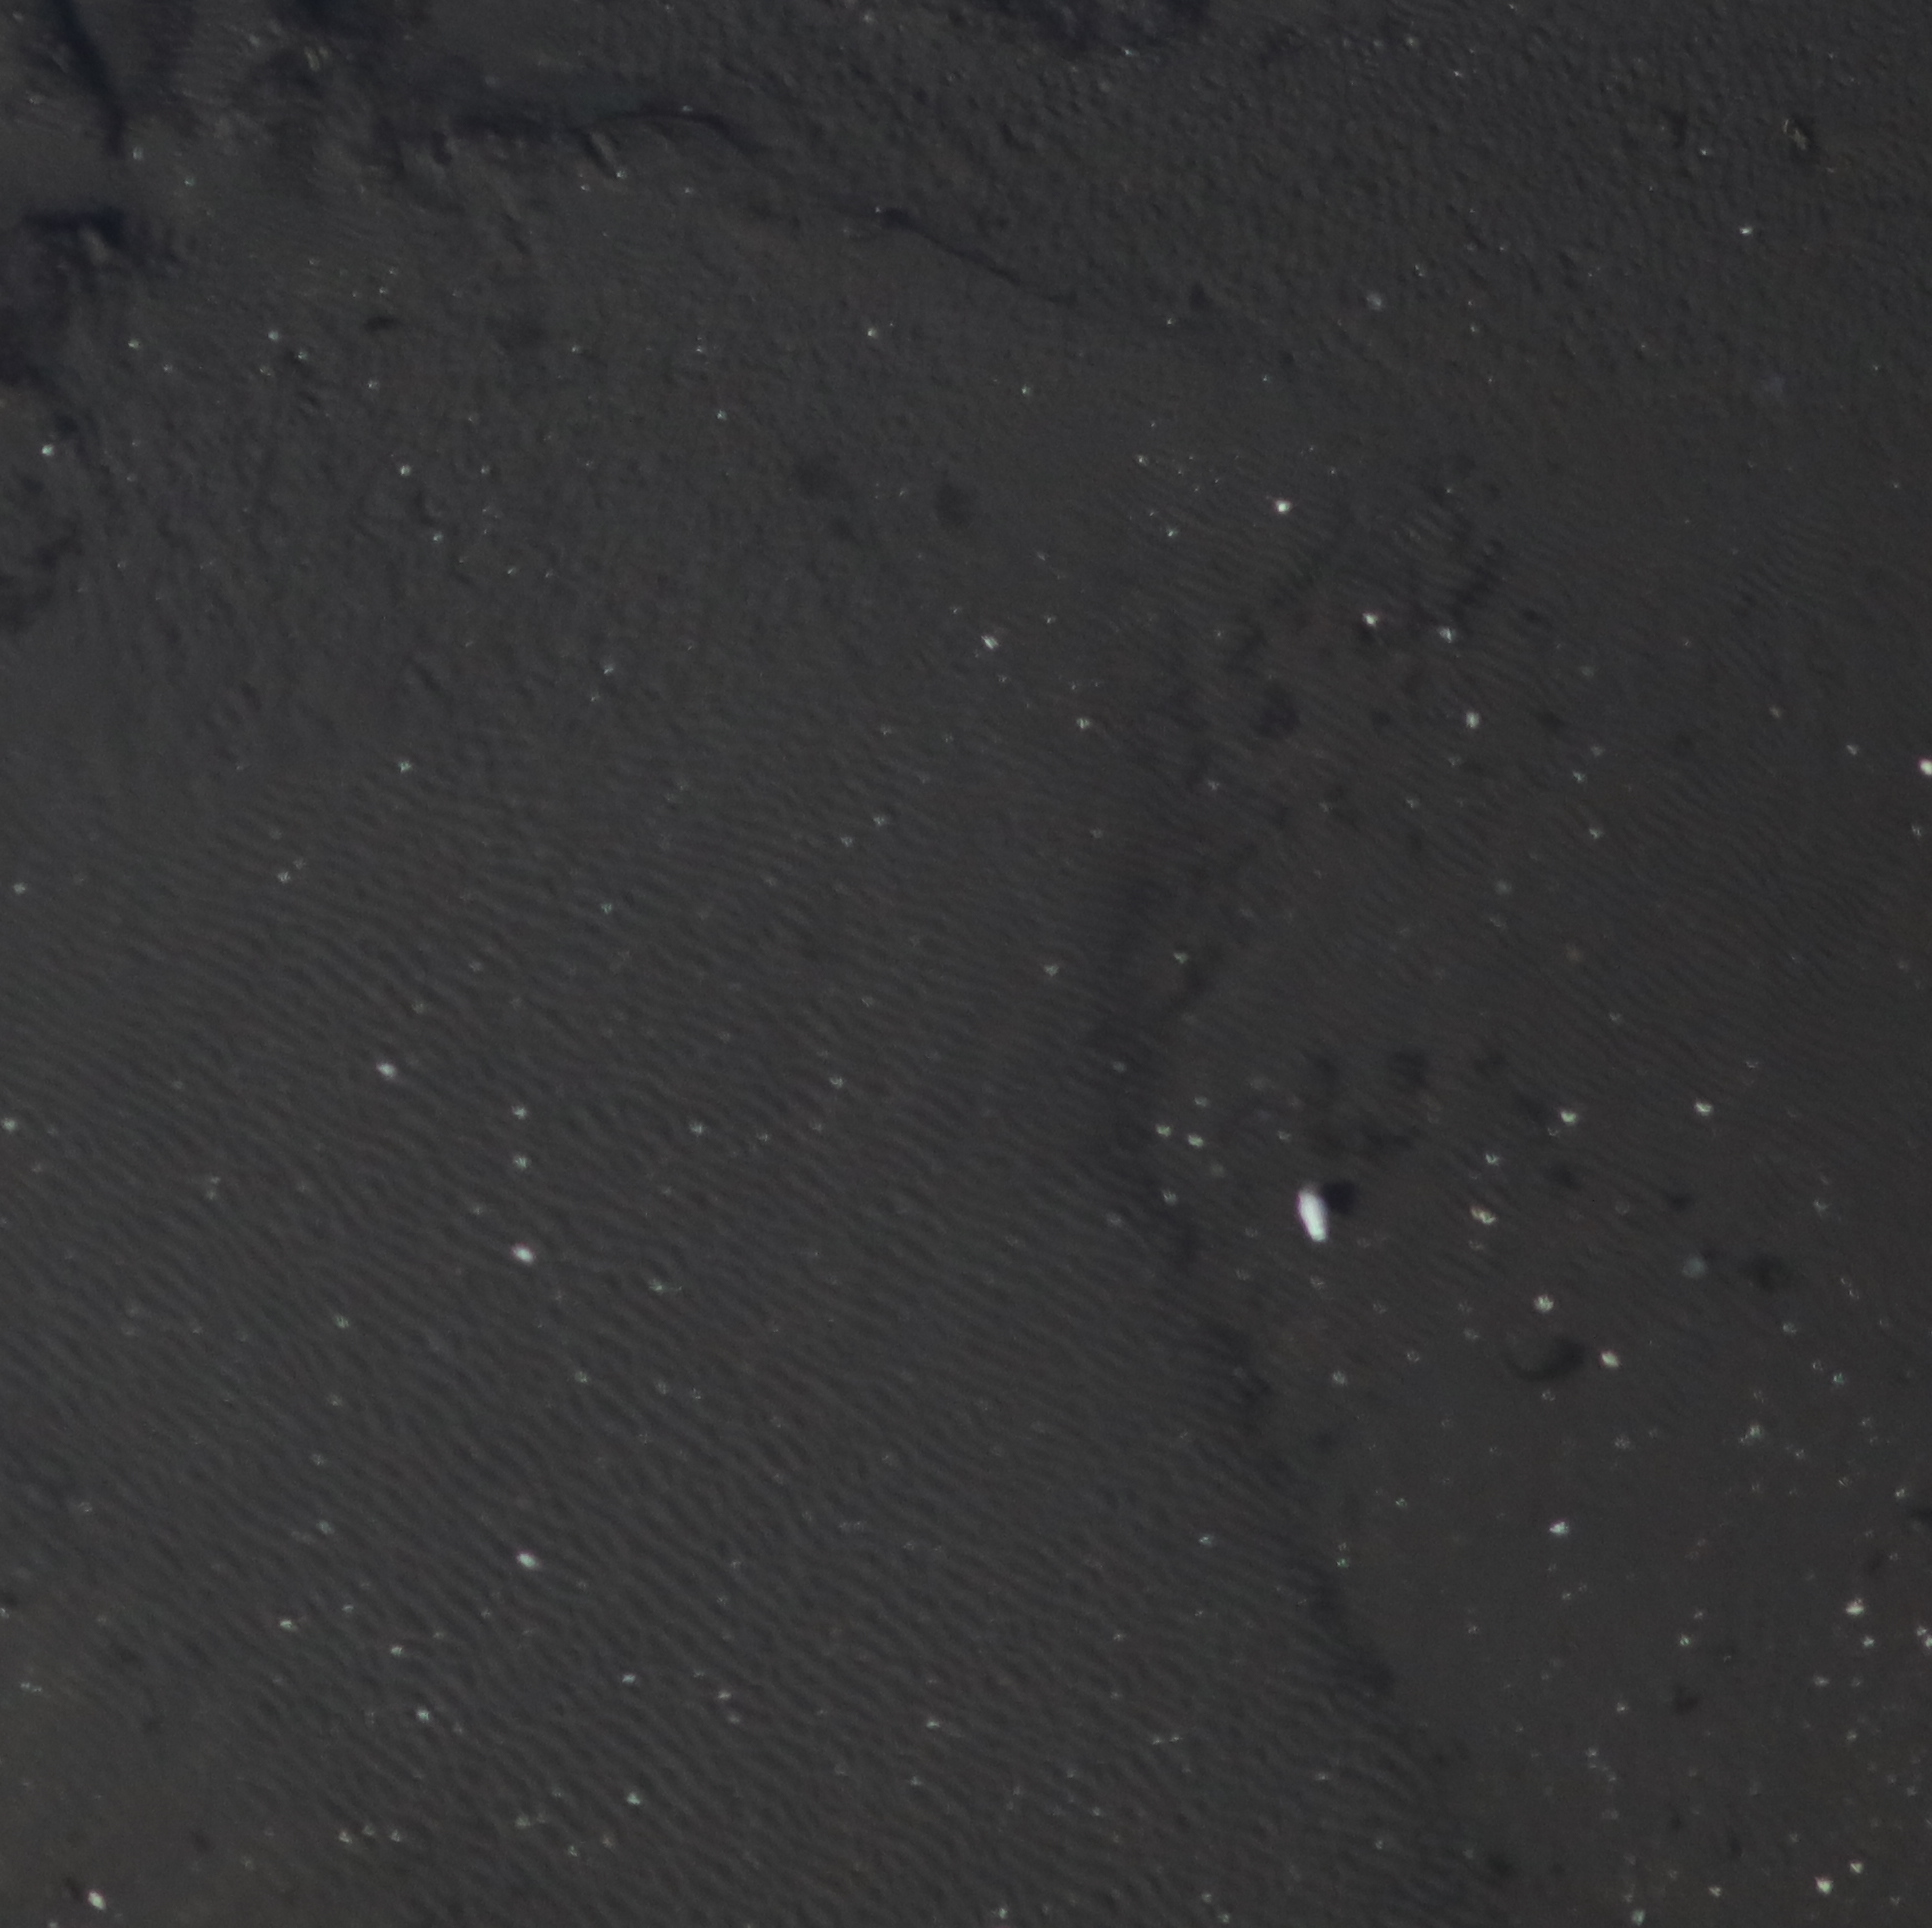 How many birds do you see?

1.